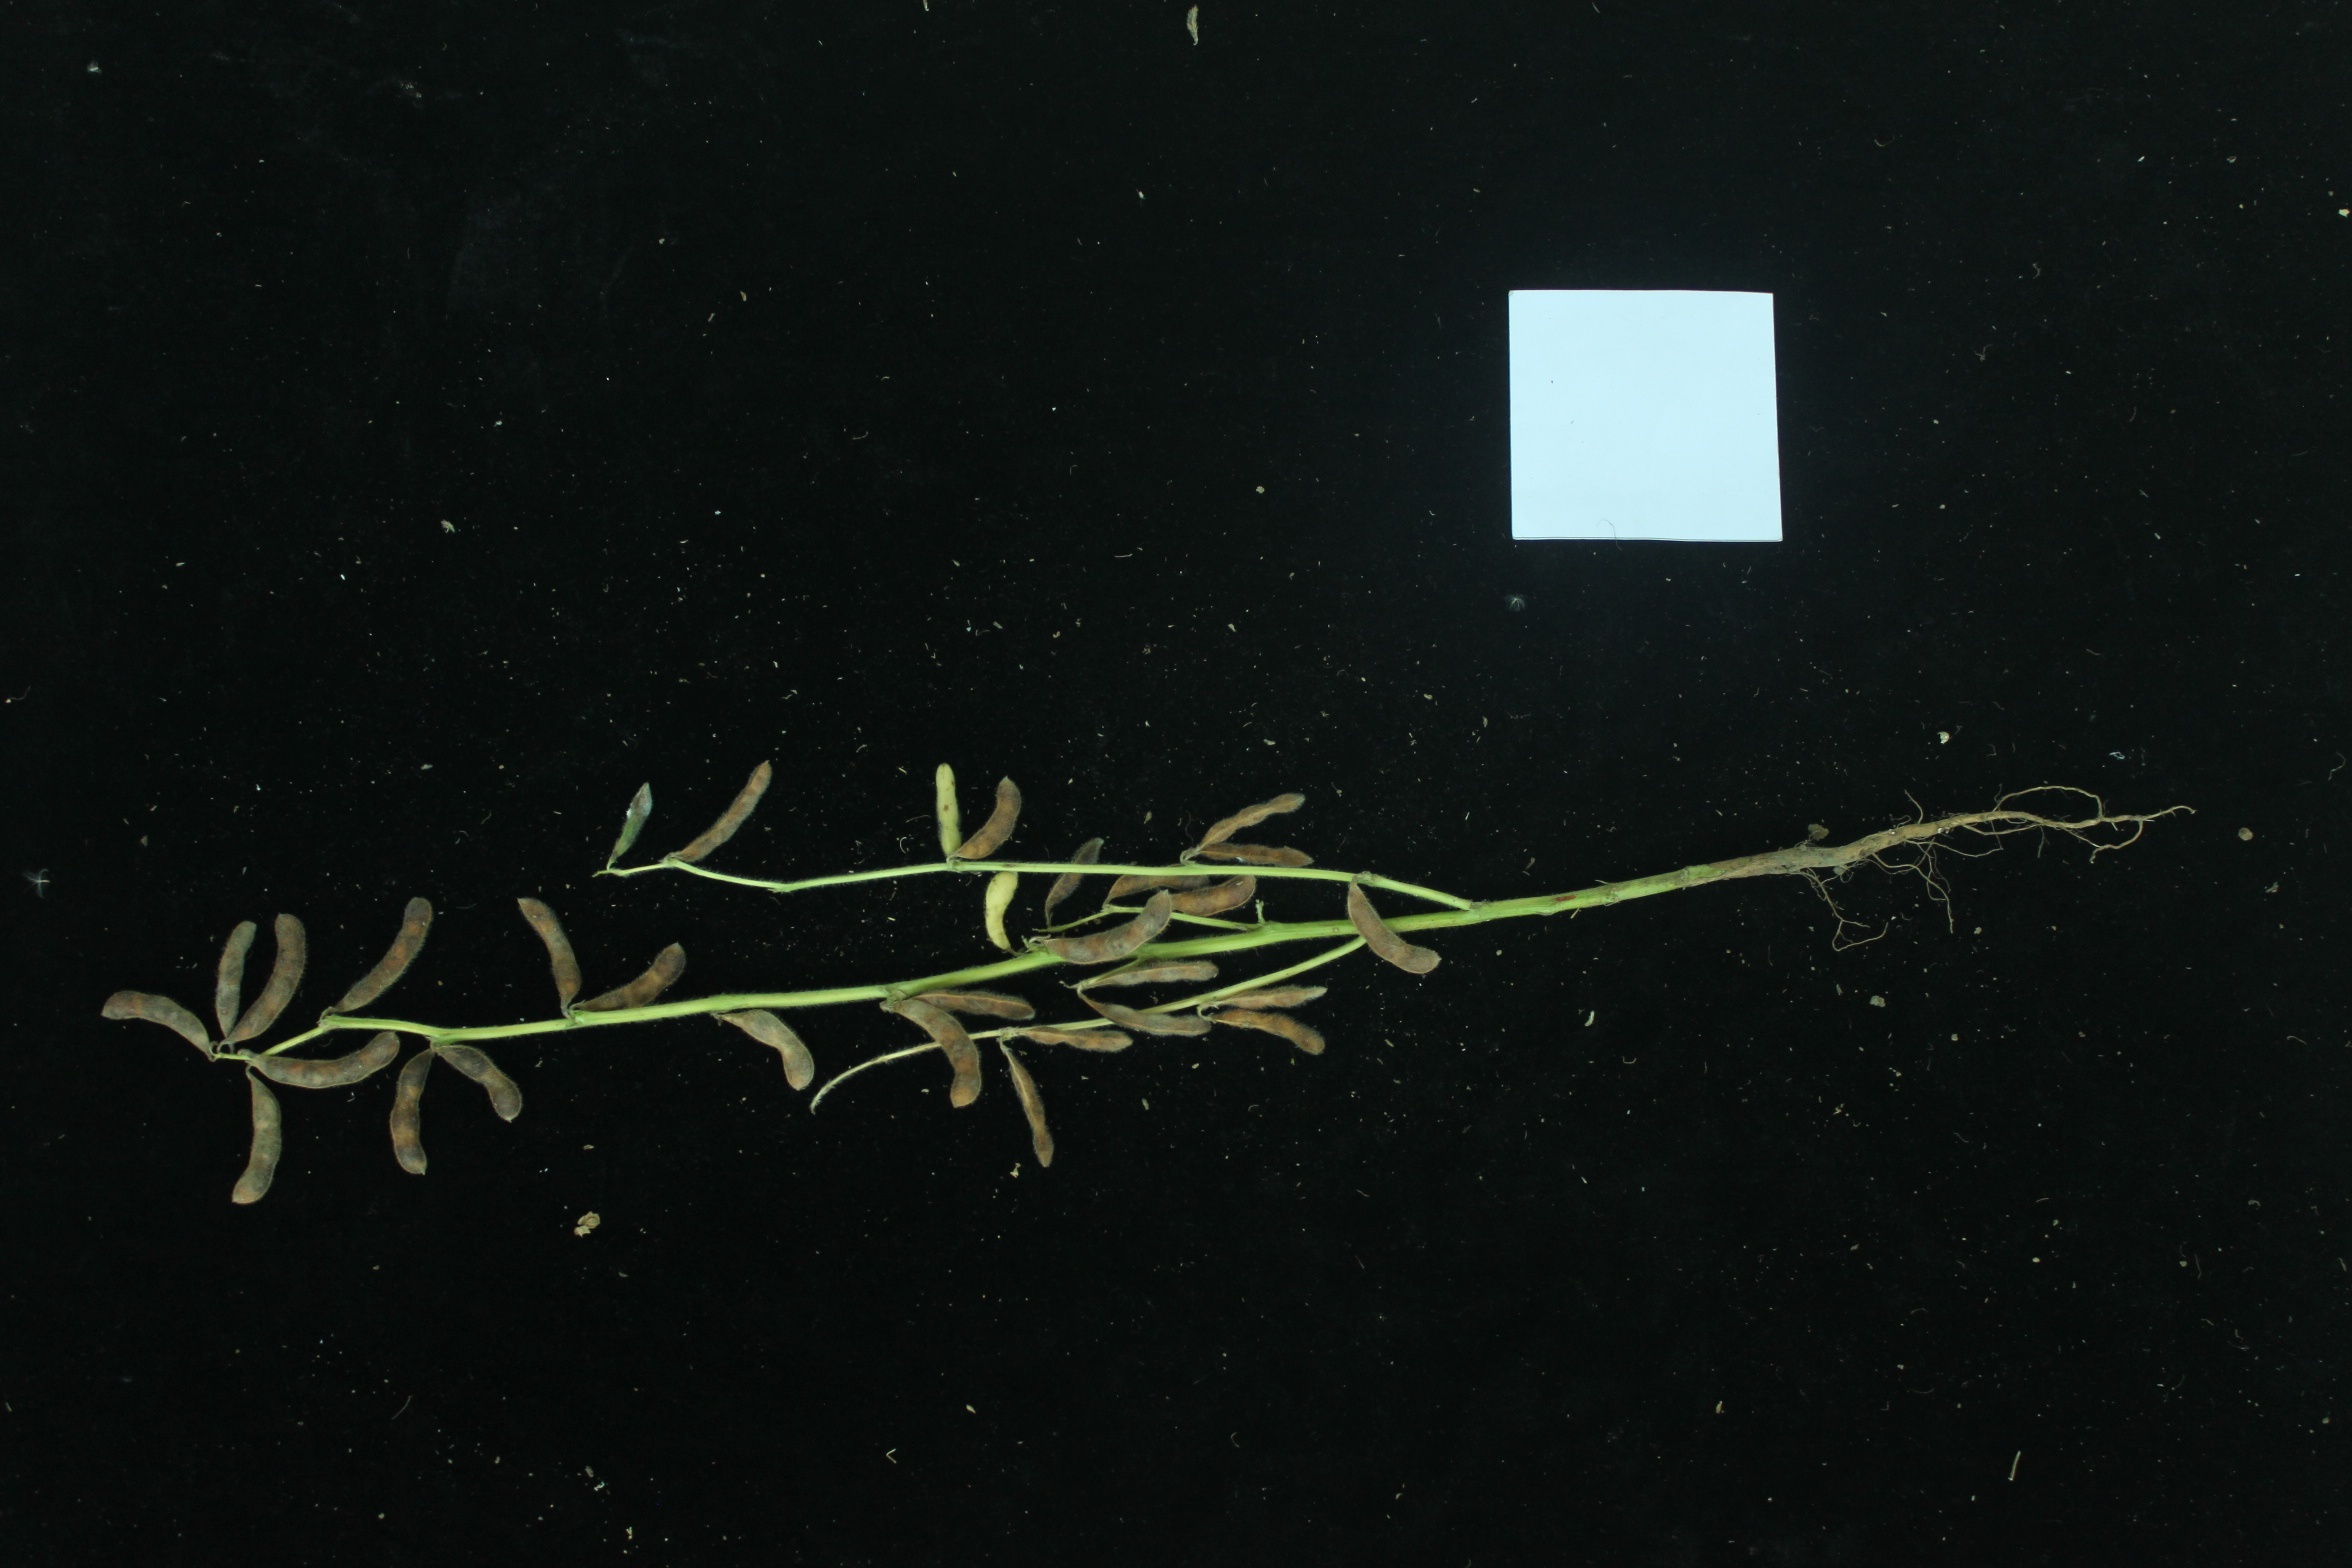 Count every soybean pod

31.